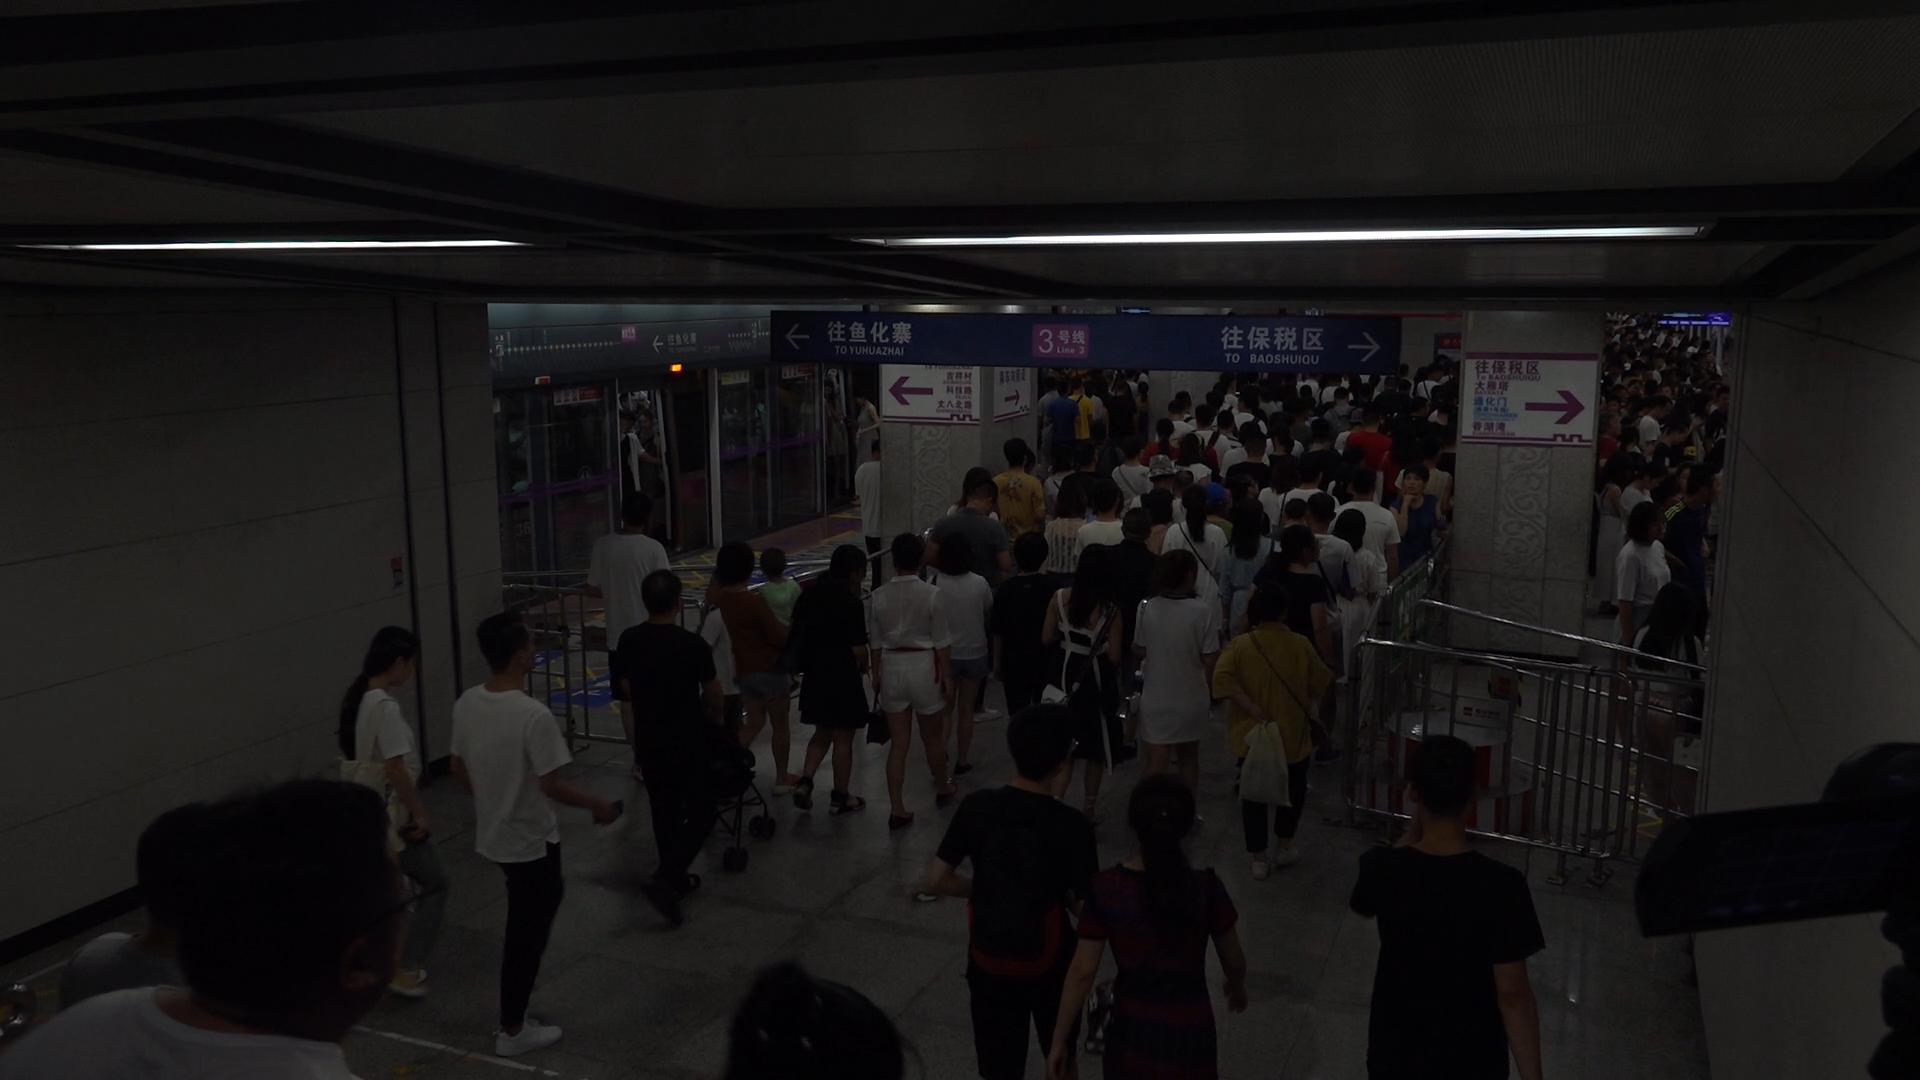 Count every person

164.